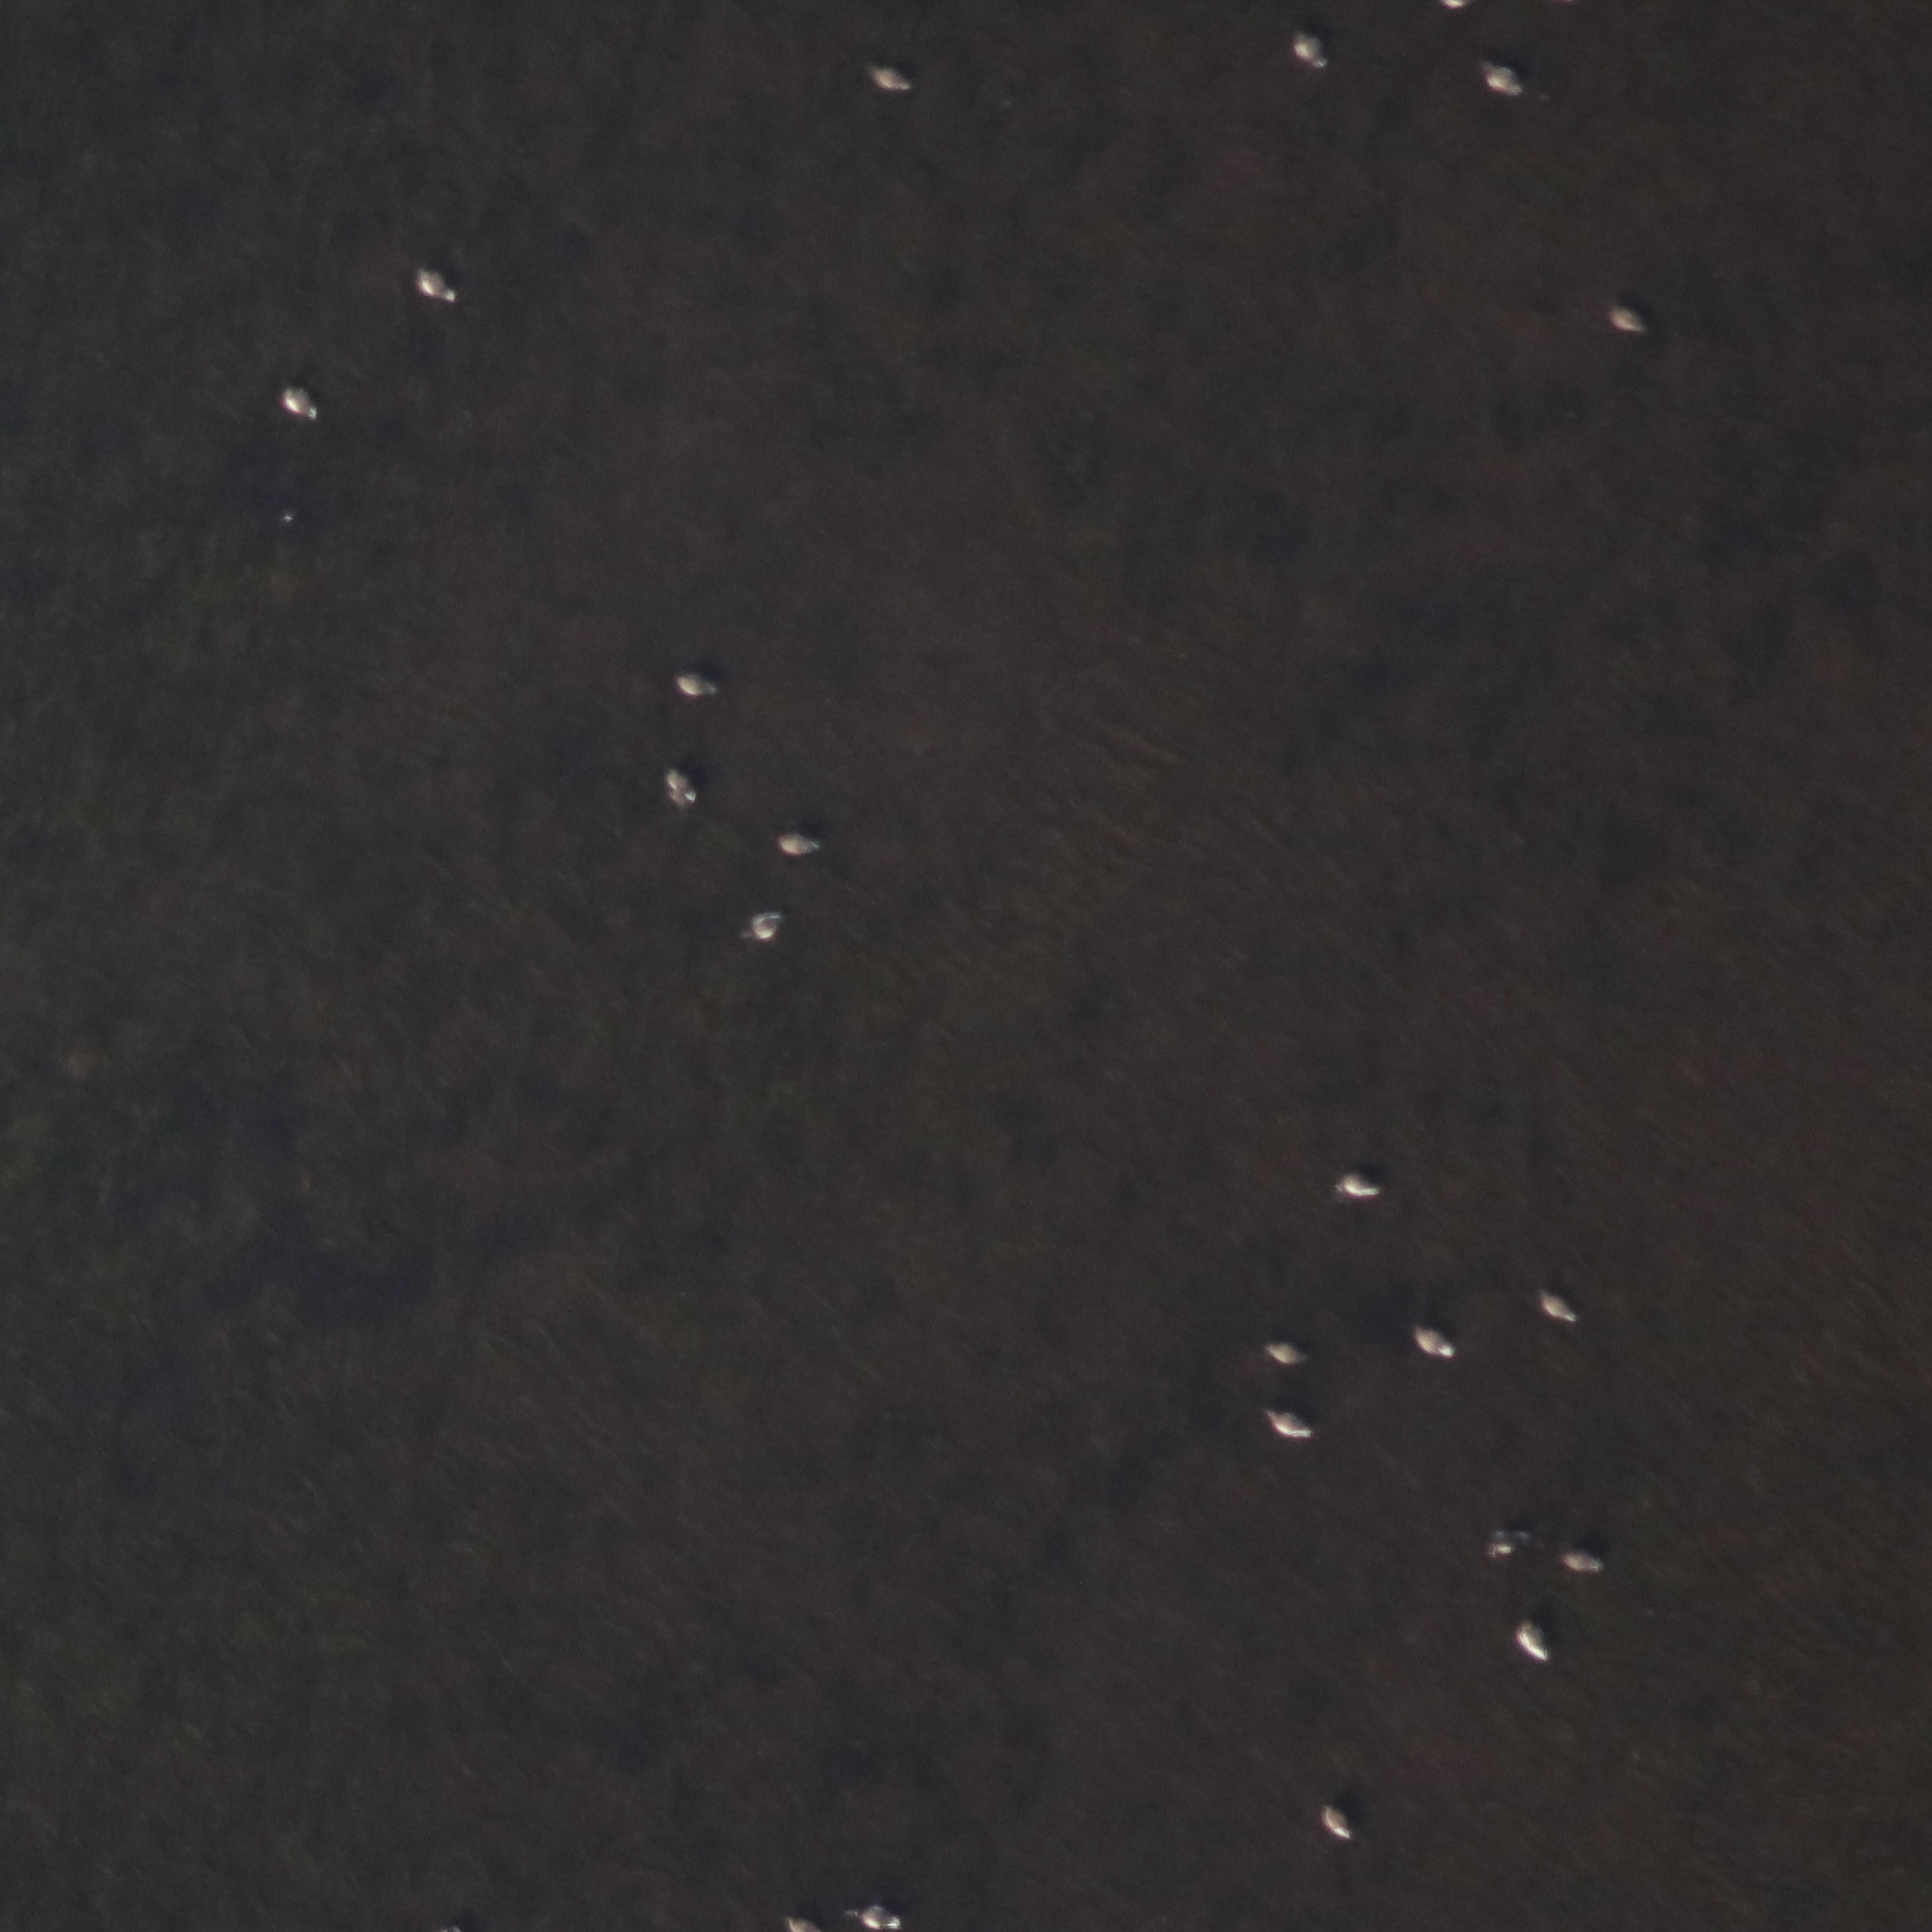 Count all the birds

21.